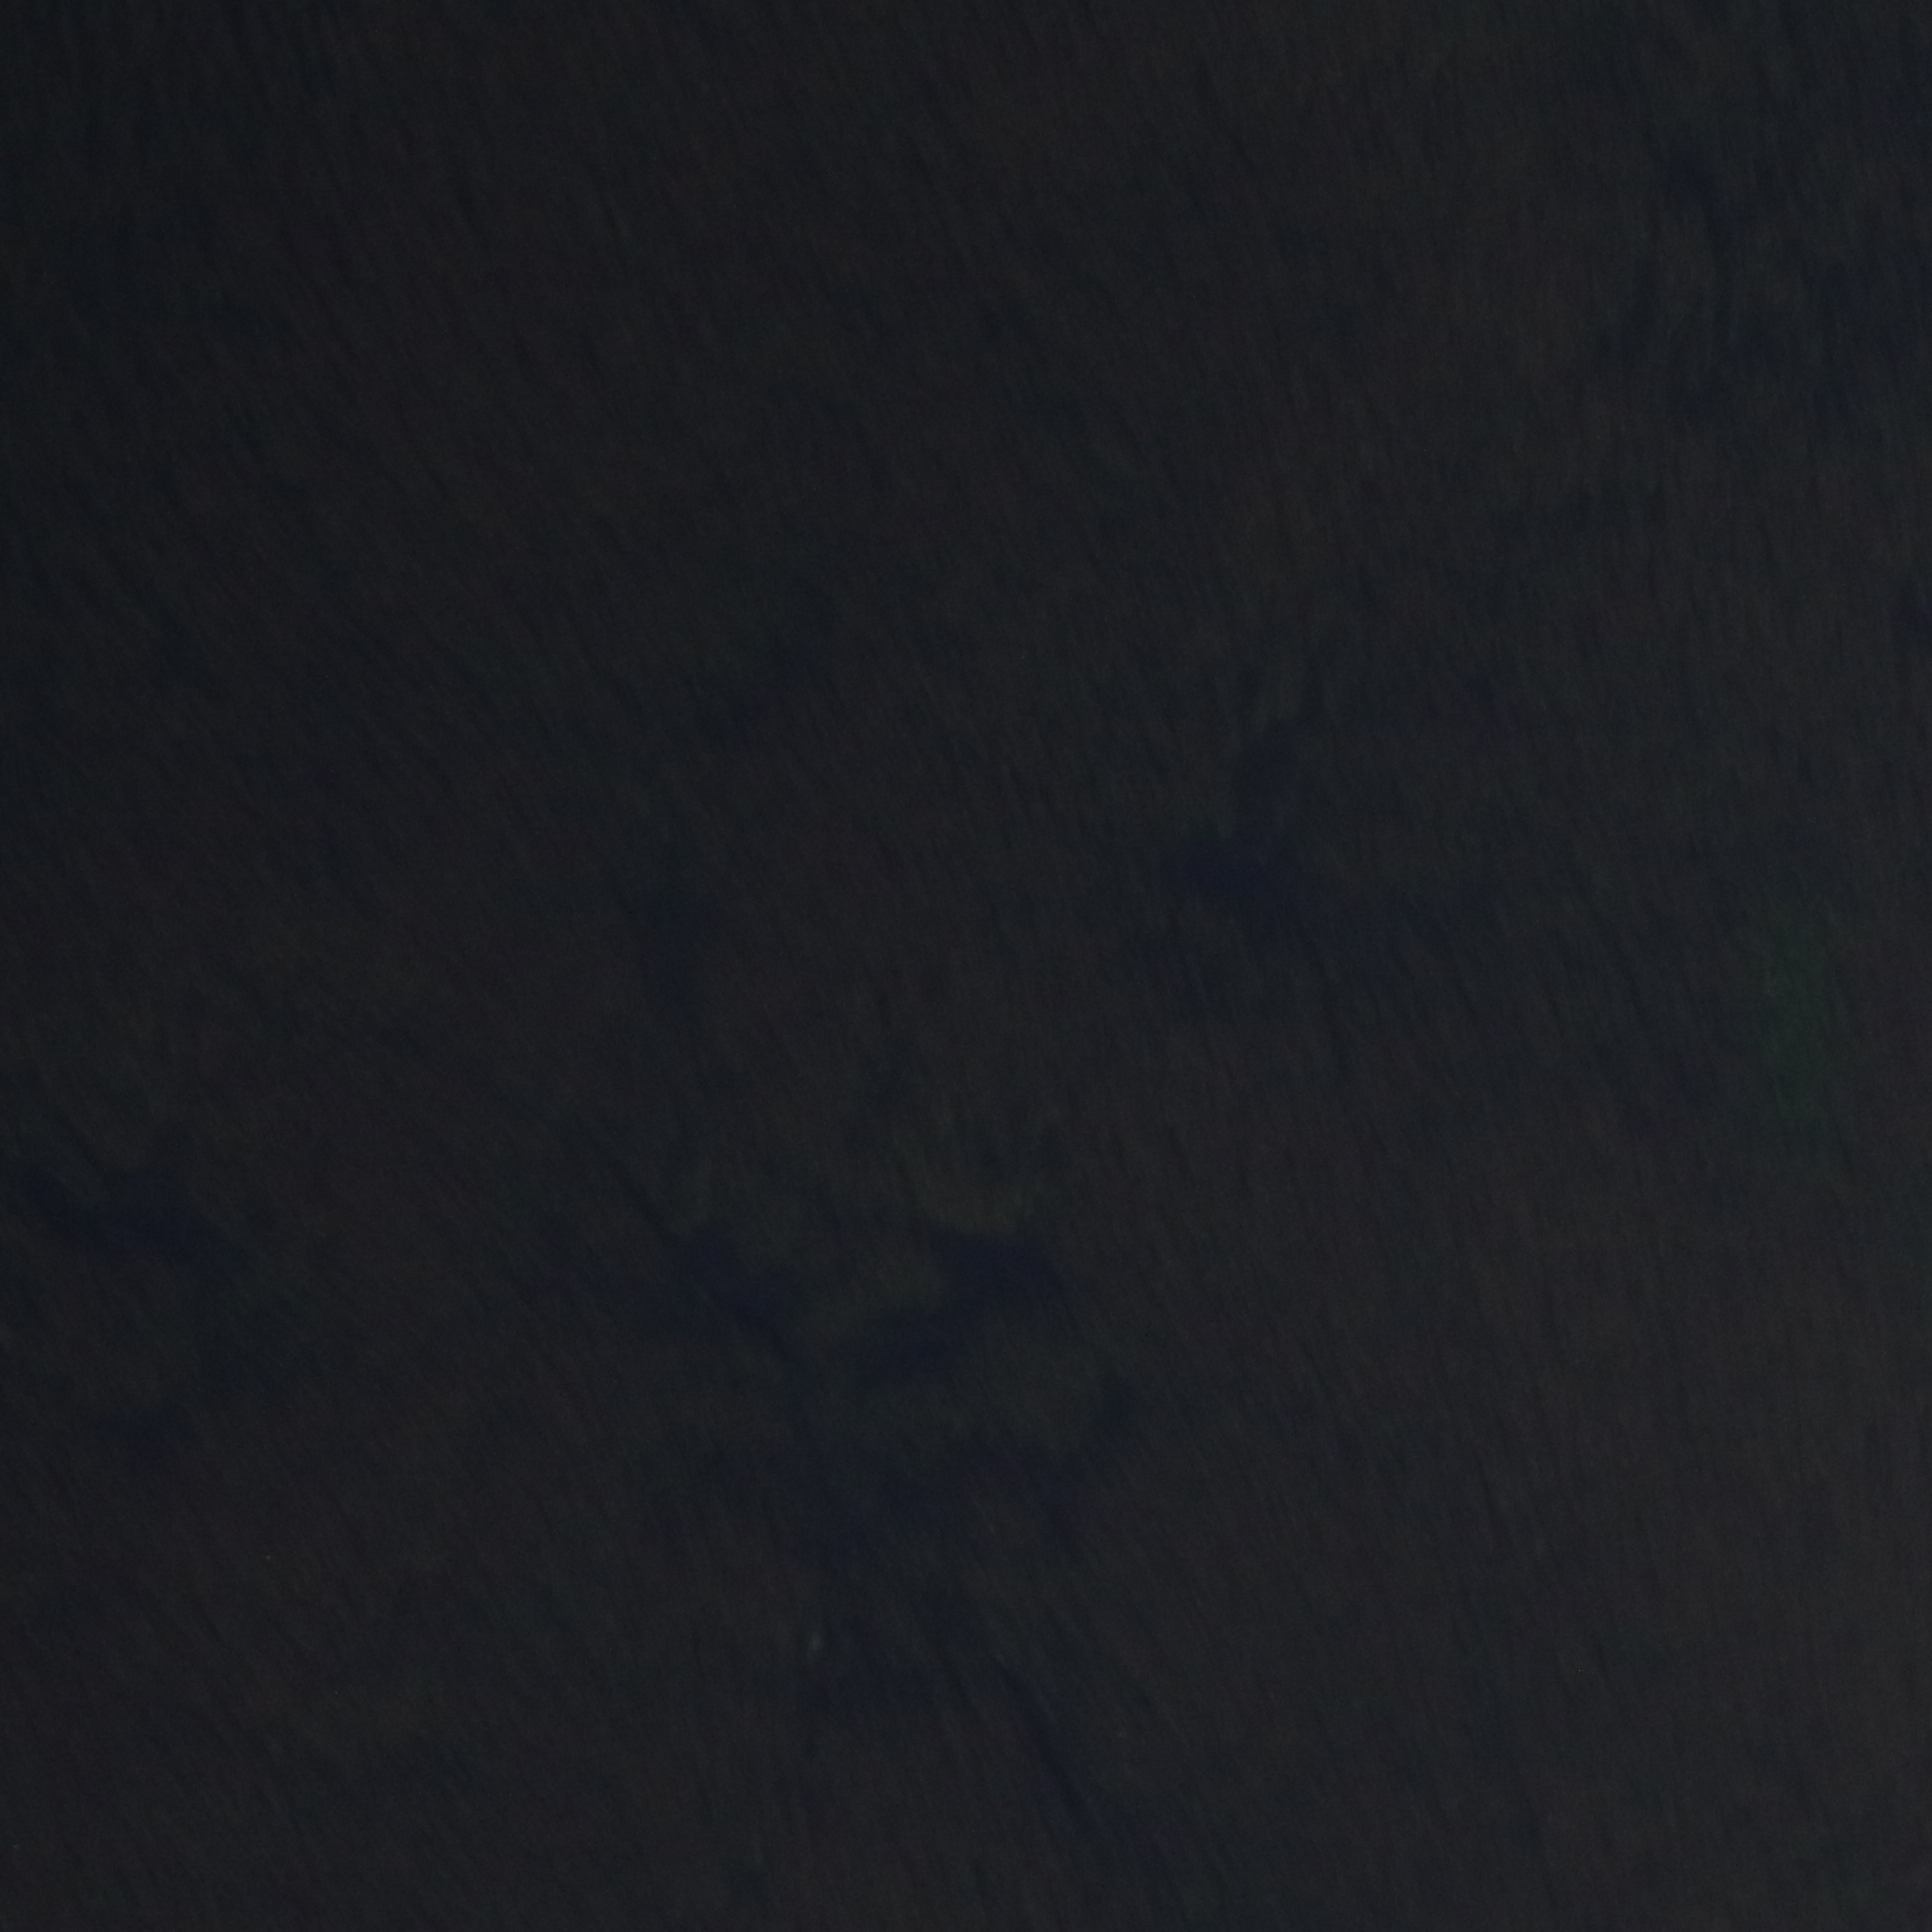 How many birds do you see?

0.